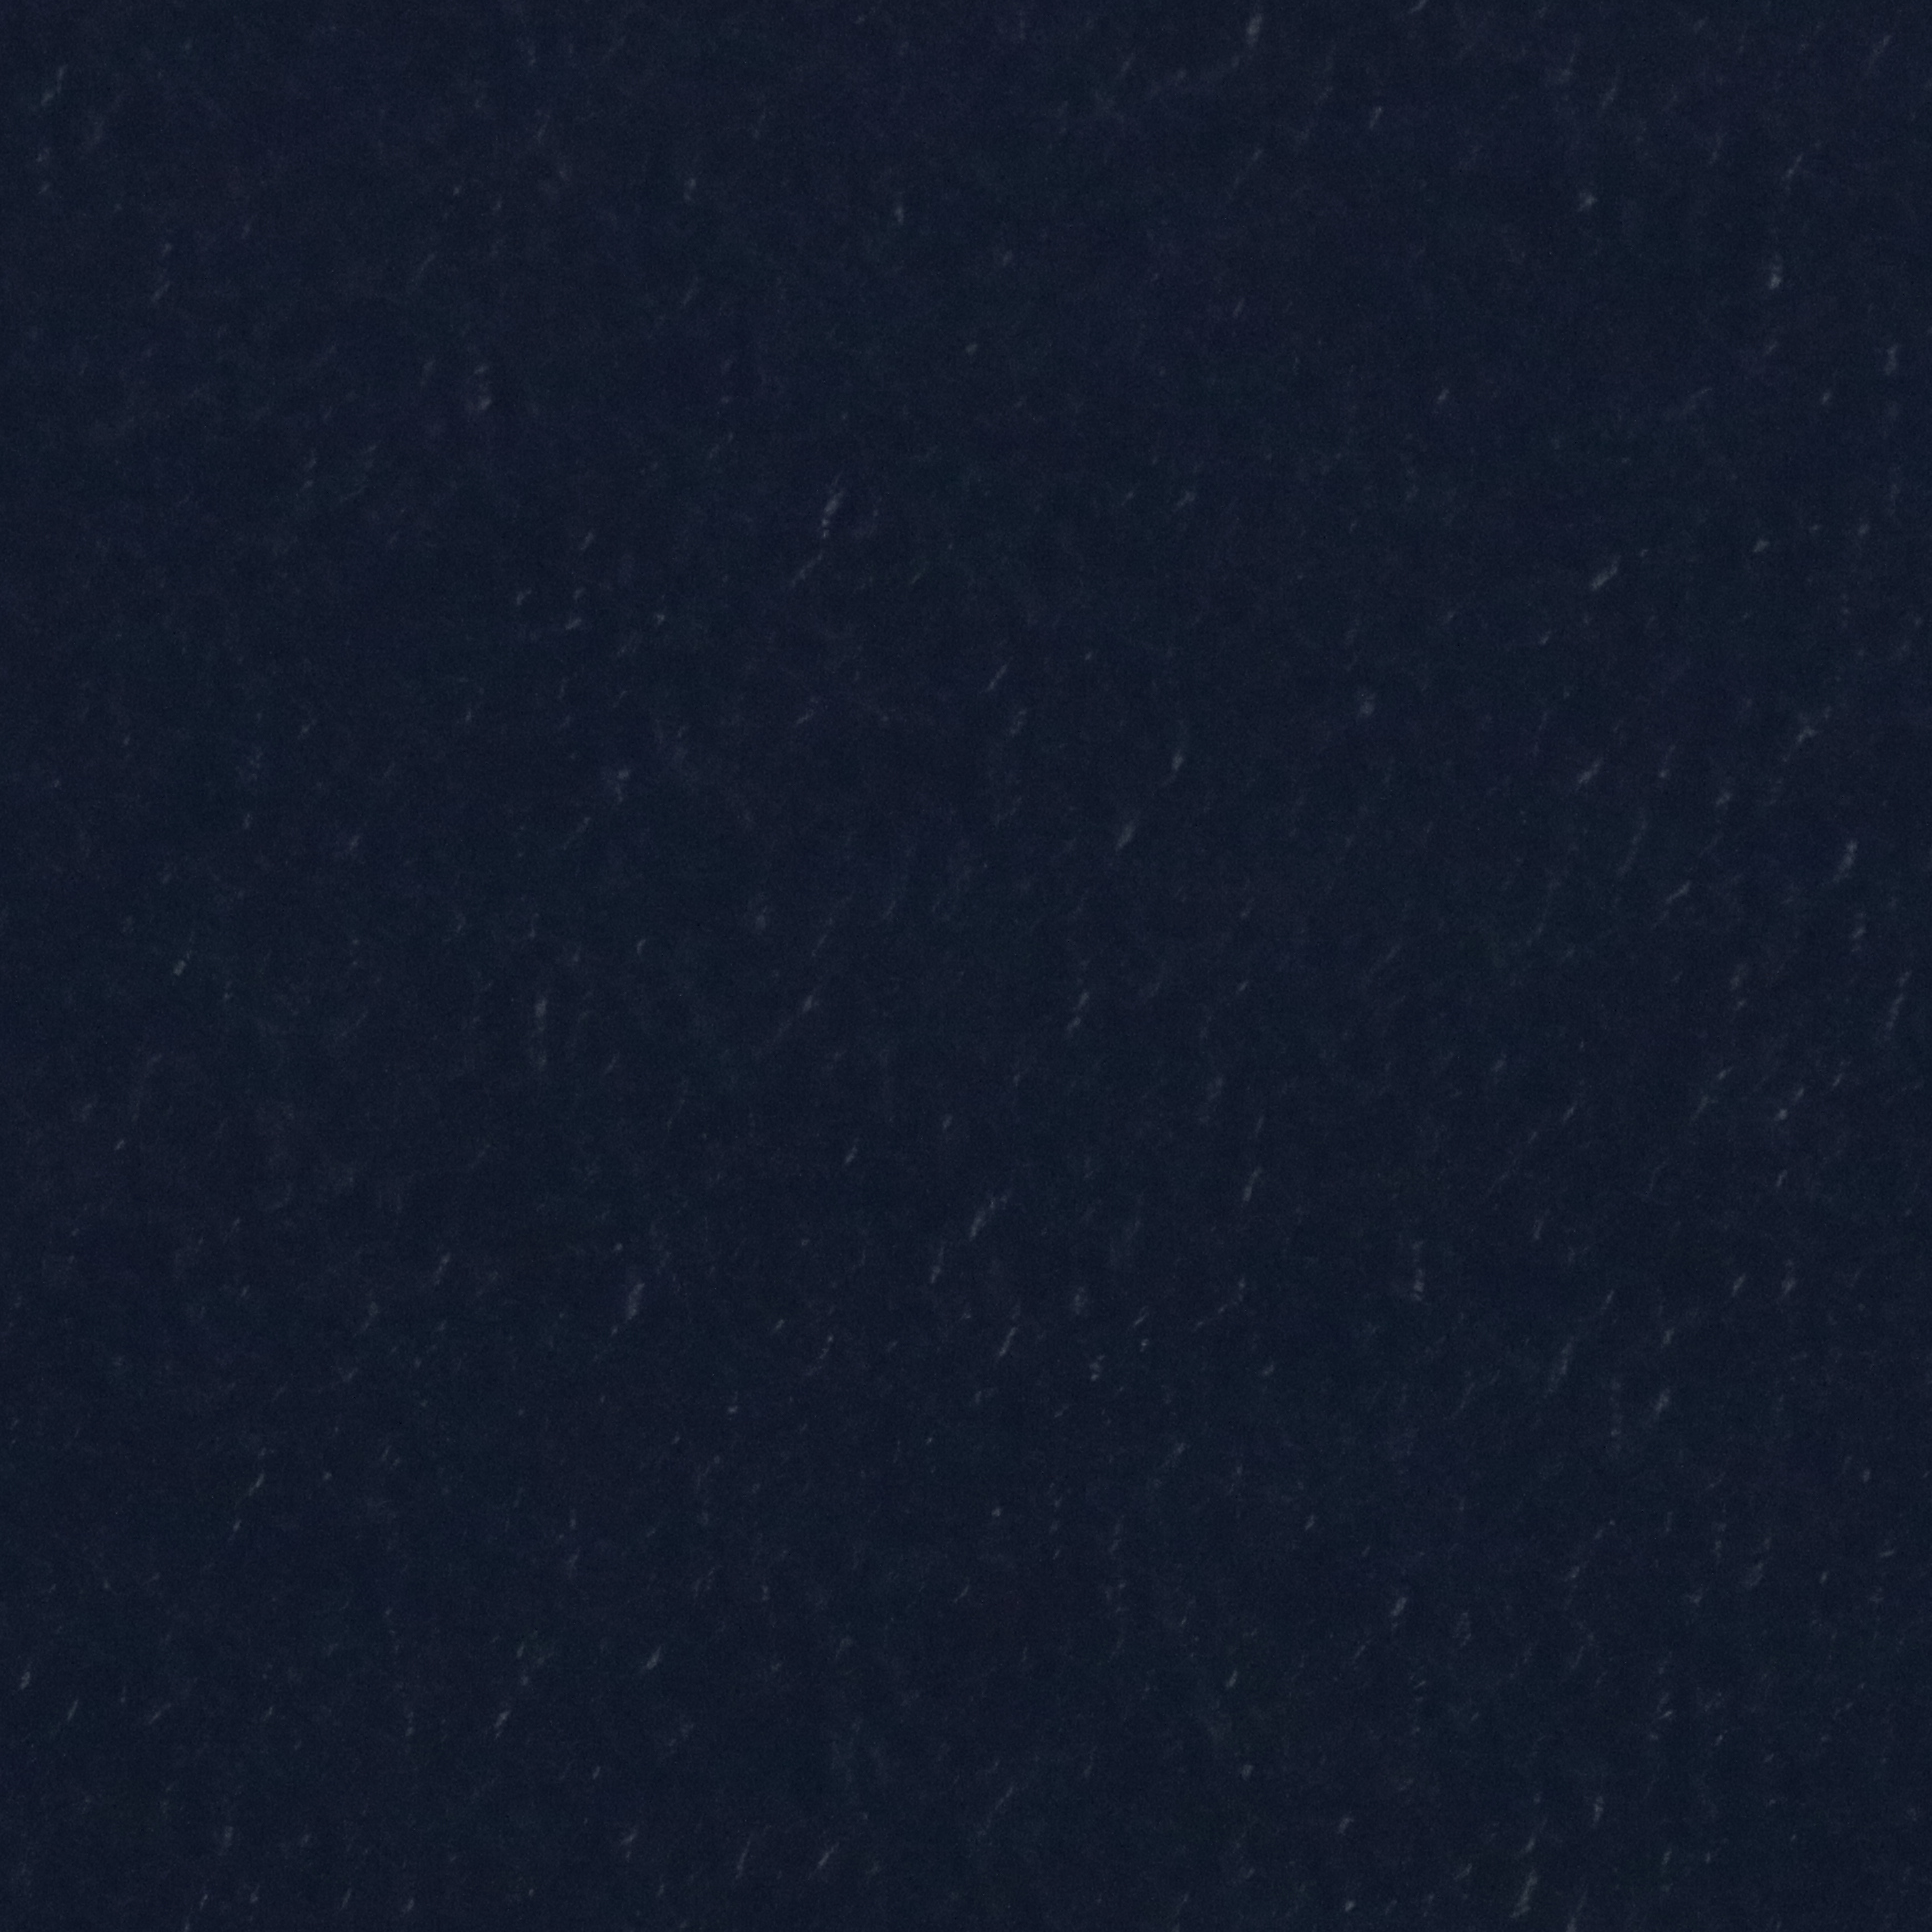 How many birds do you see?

0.